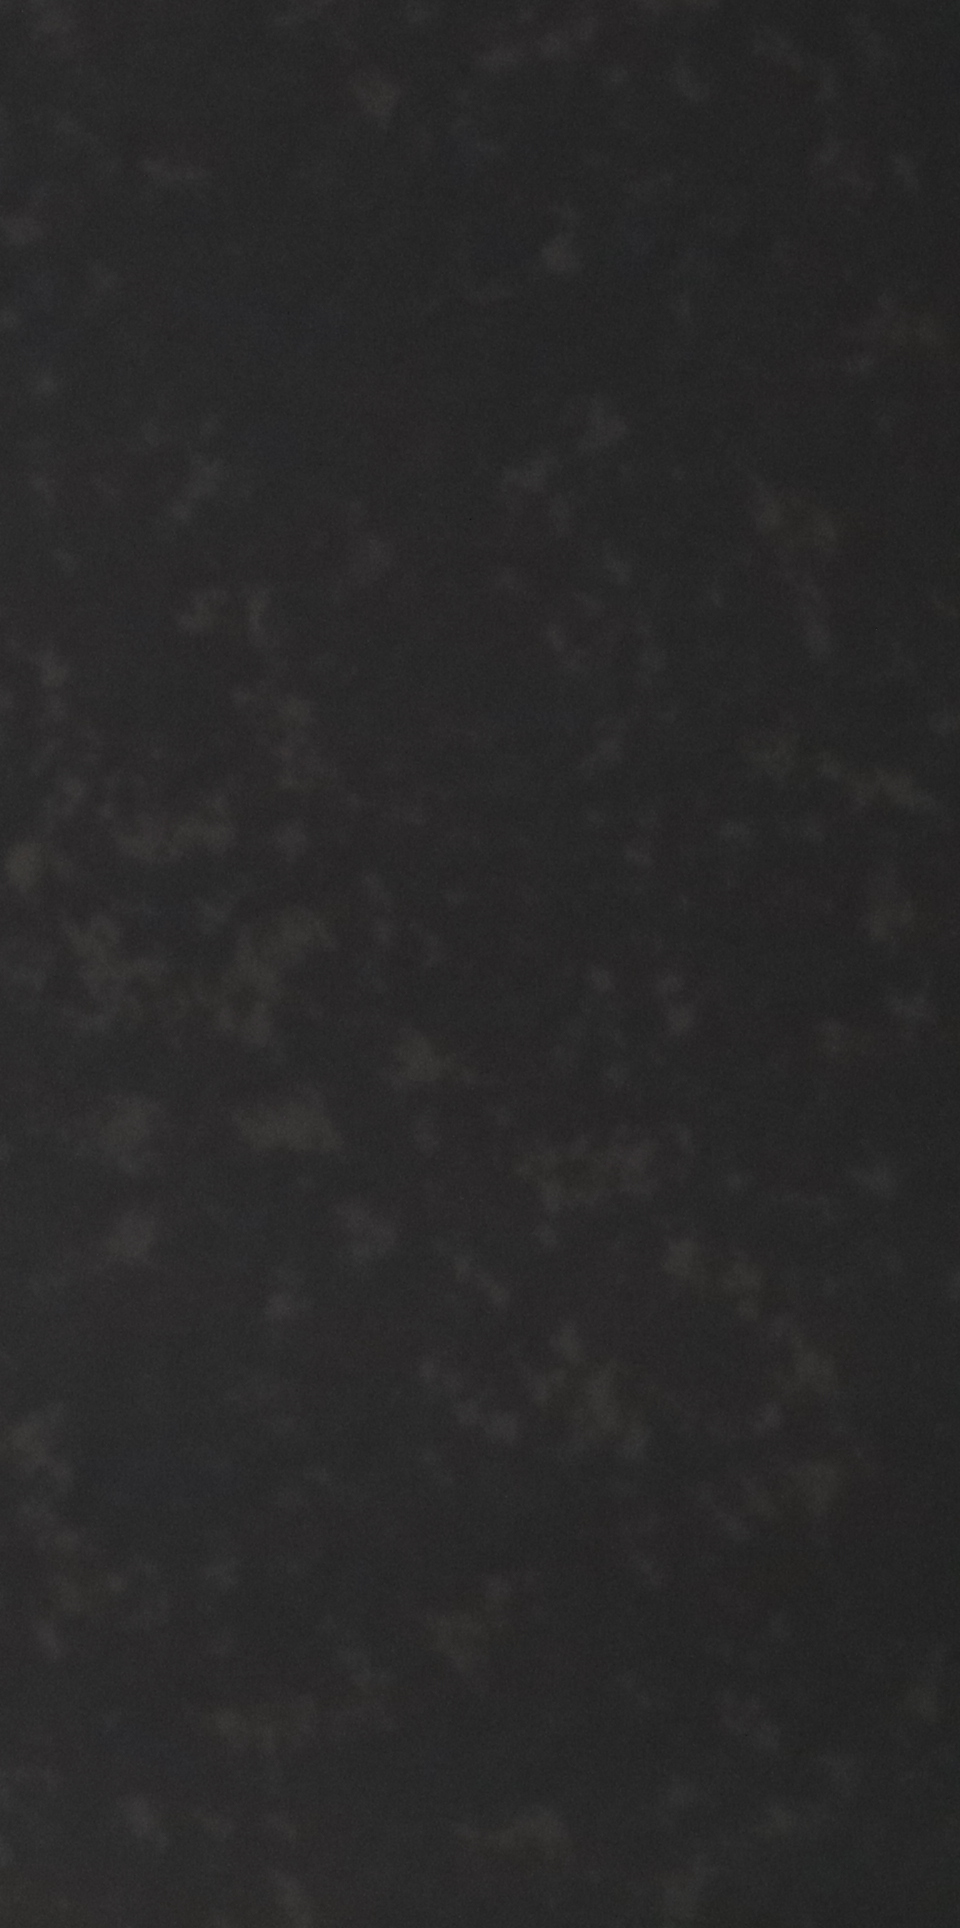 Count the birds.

0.